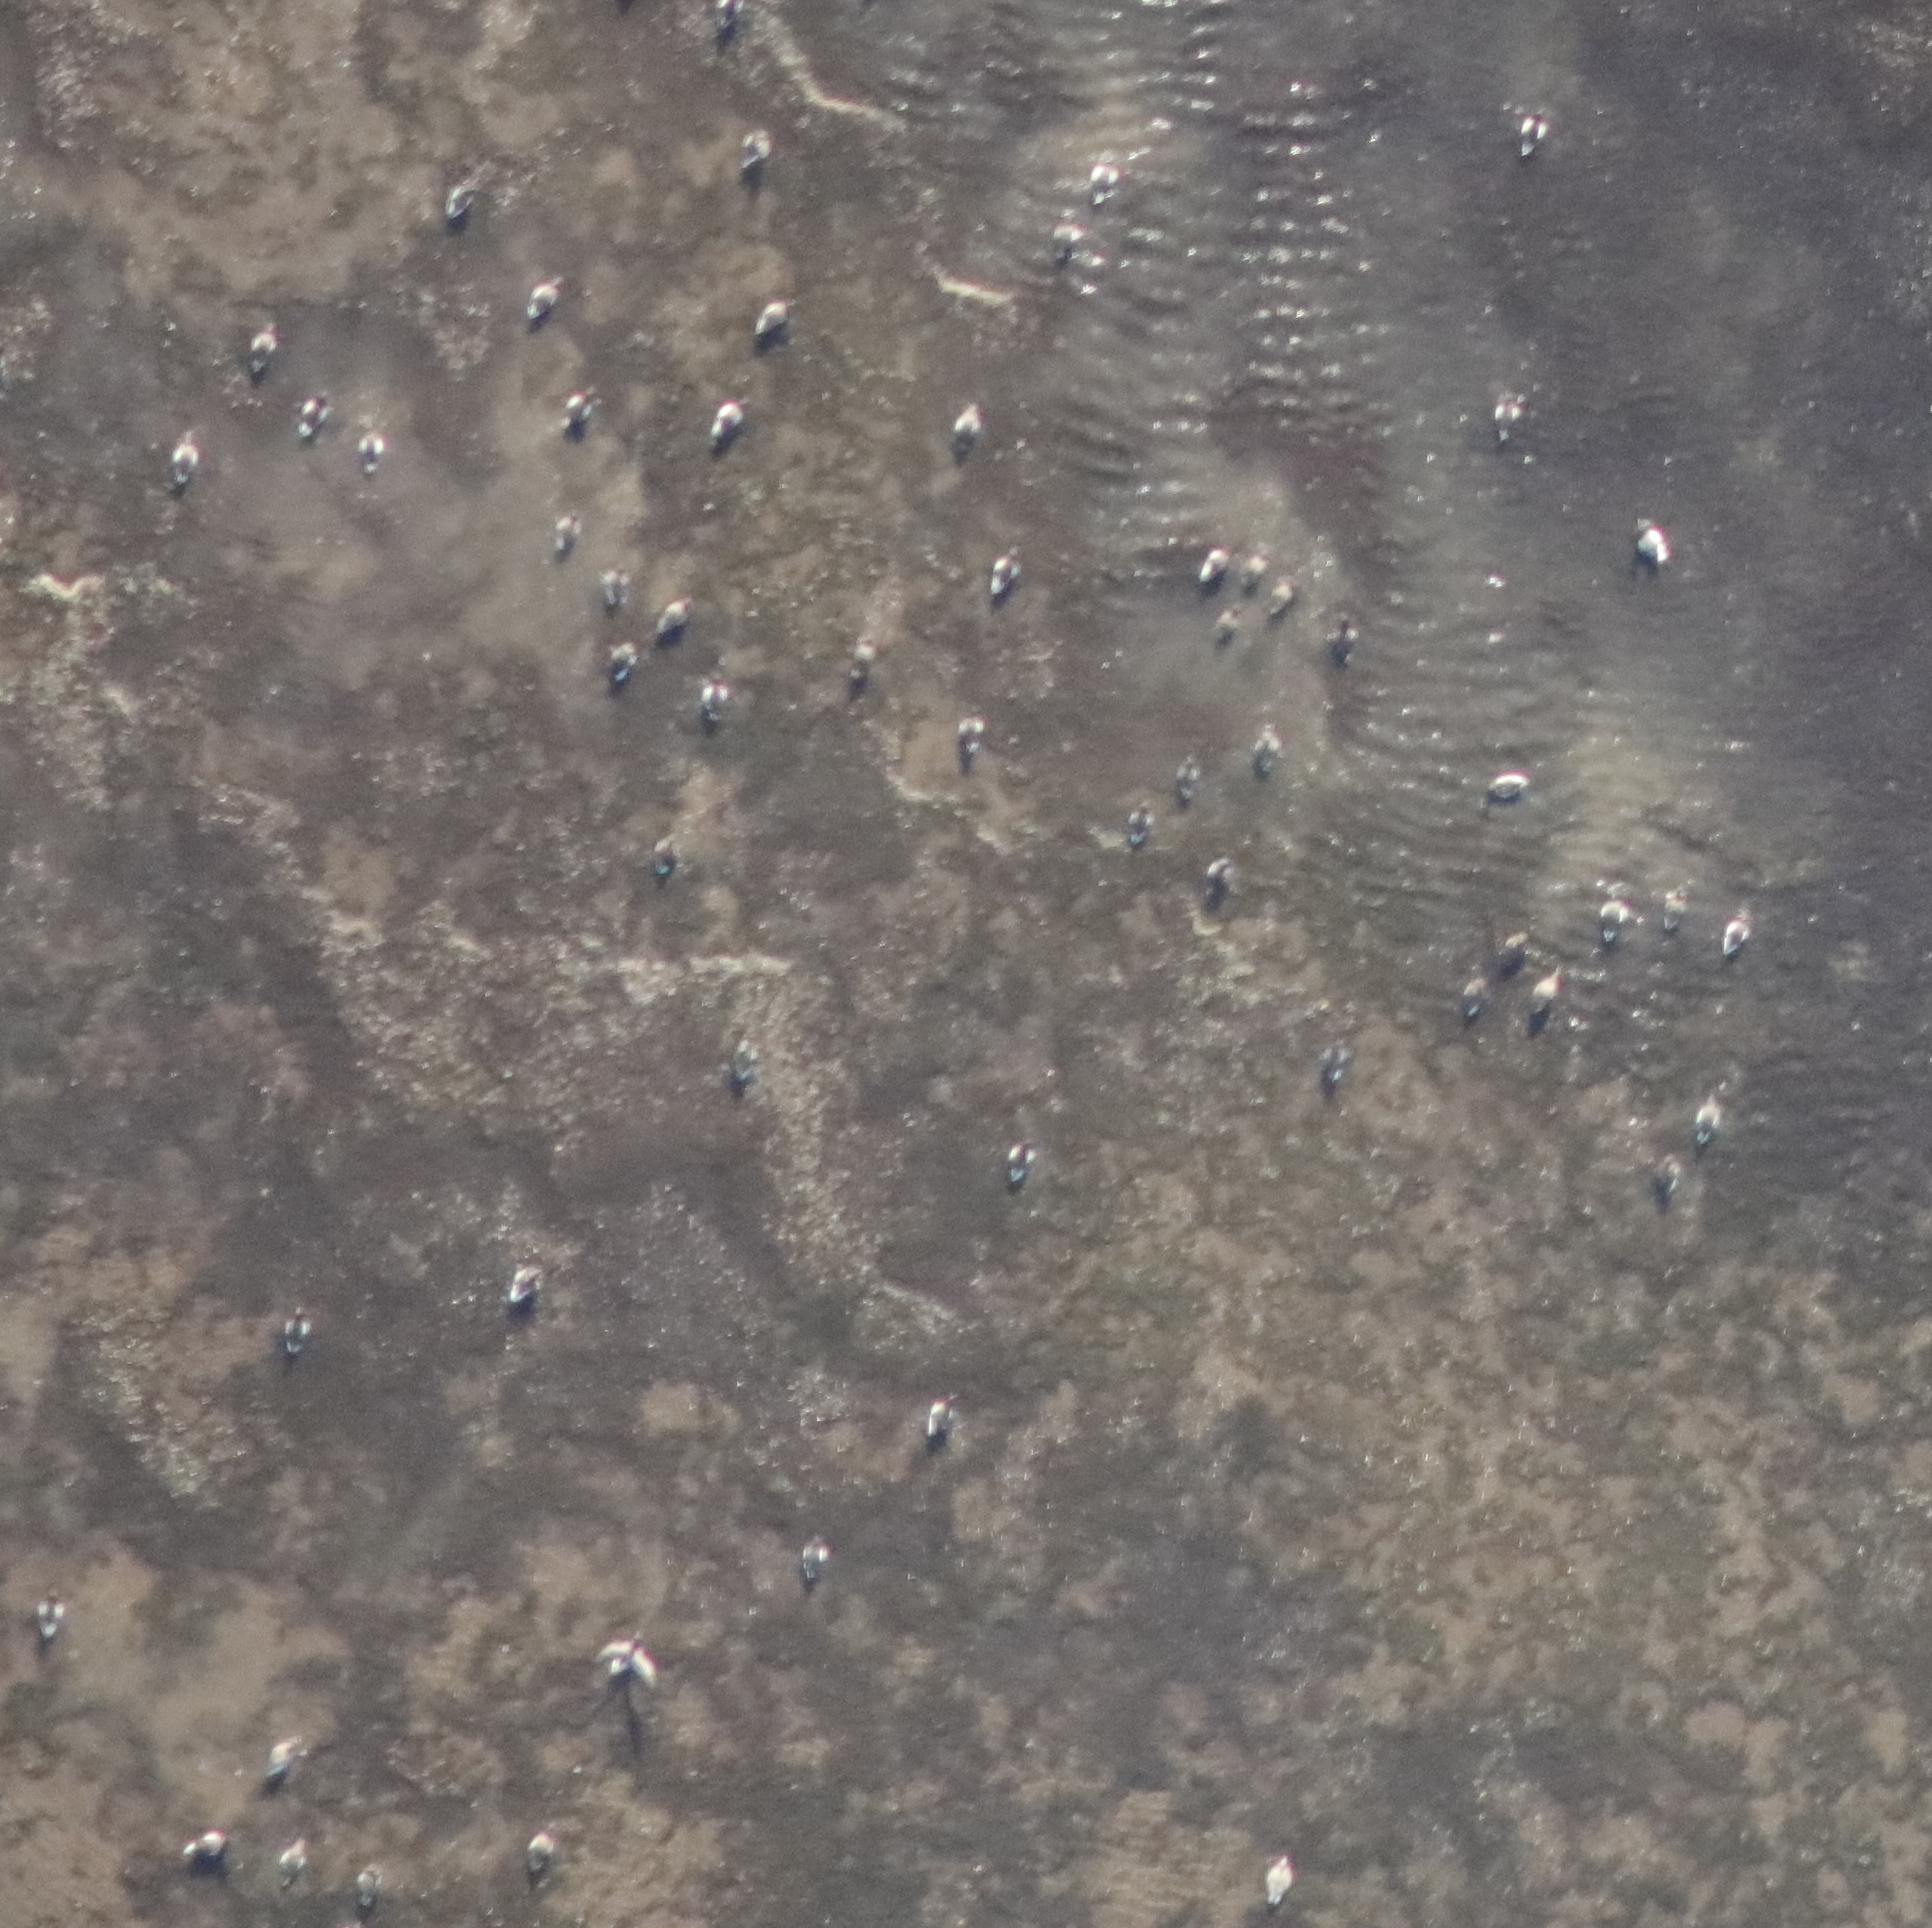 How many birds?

59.